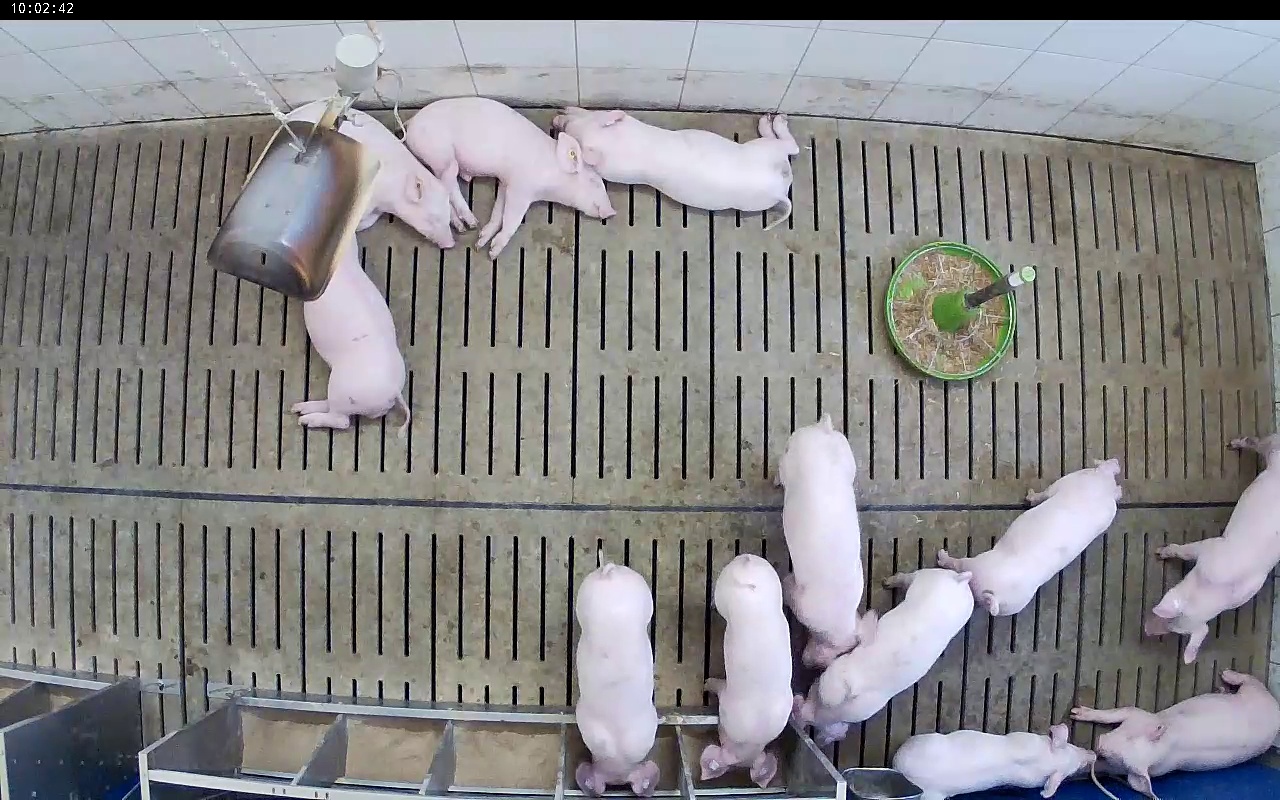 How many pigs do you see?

12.